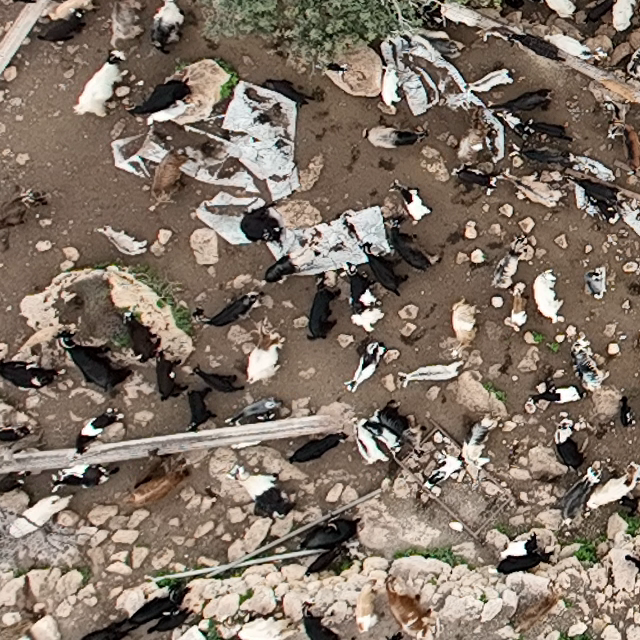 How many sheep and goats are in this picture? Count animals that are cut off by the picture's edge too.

93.